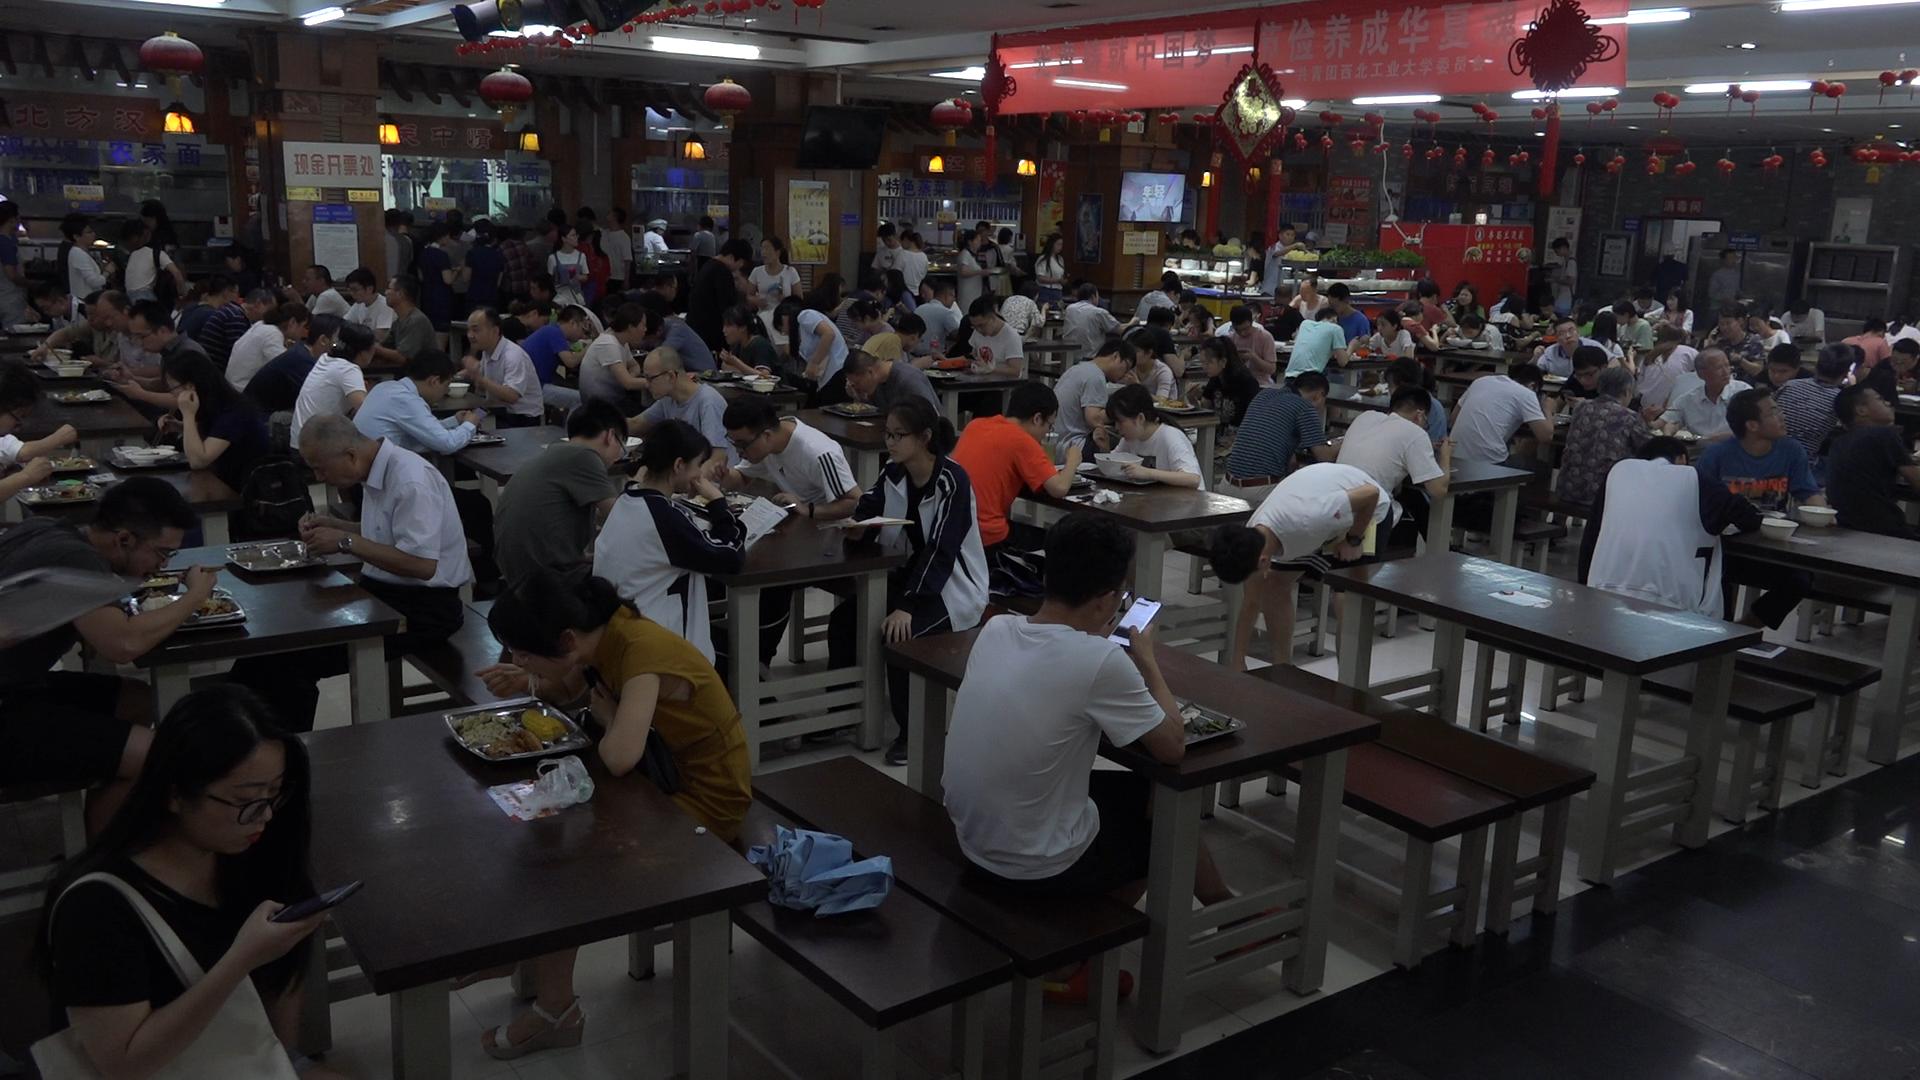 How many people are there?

154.